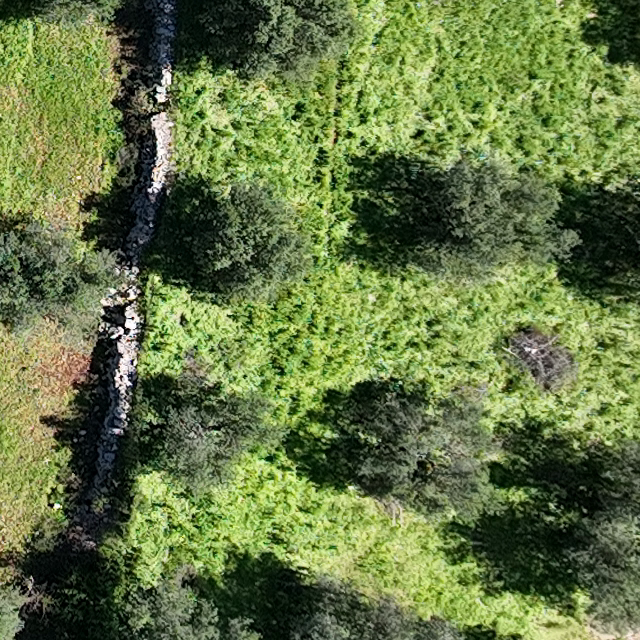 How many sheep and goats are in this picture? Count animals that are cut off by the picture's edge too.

0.